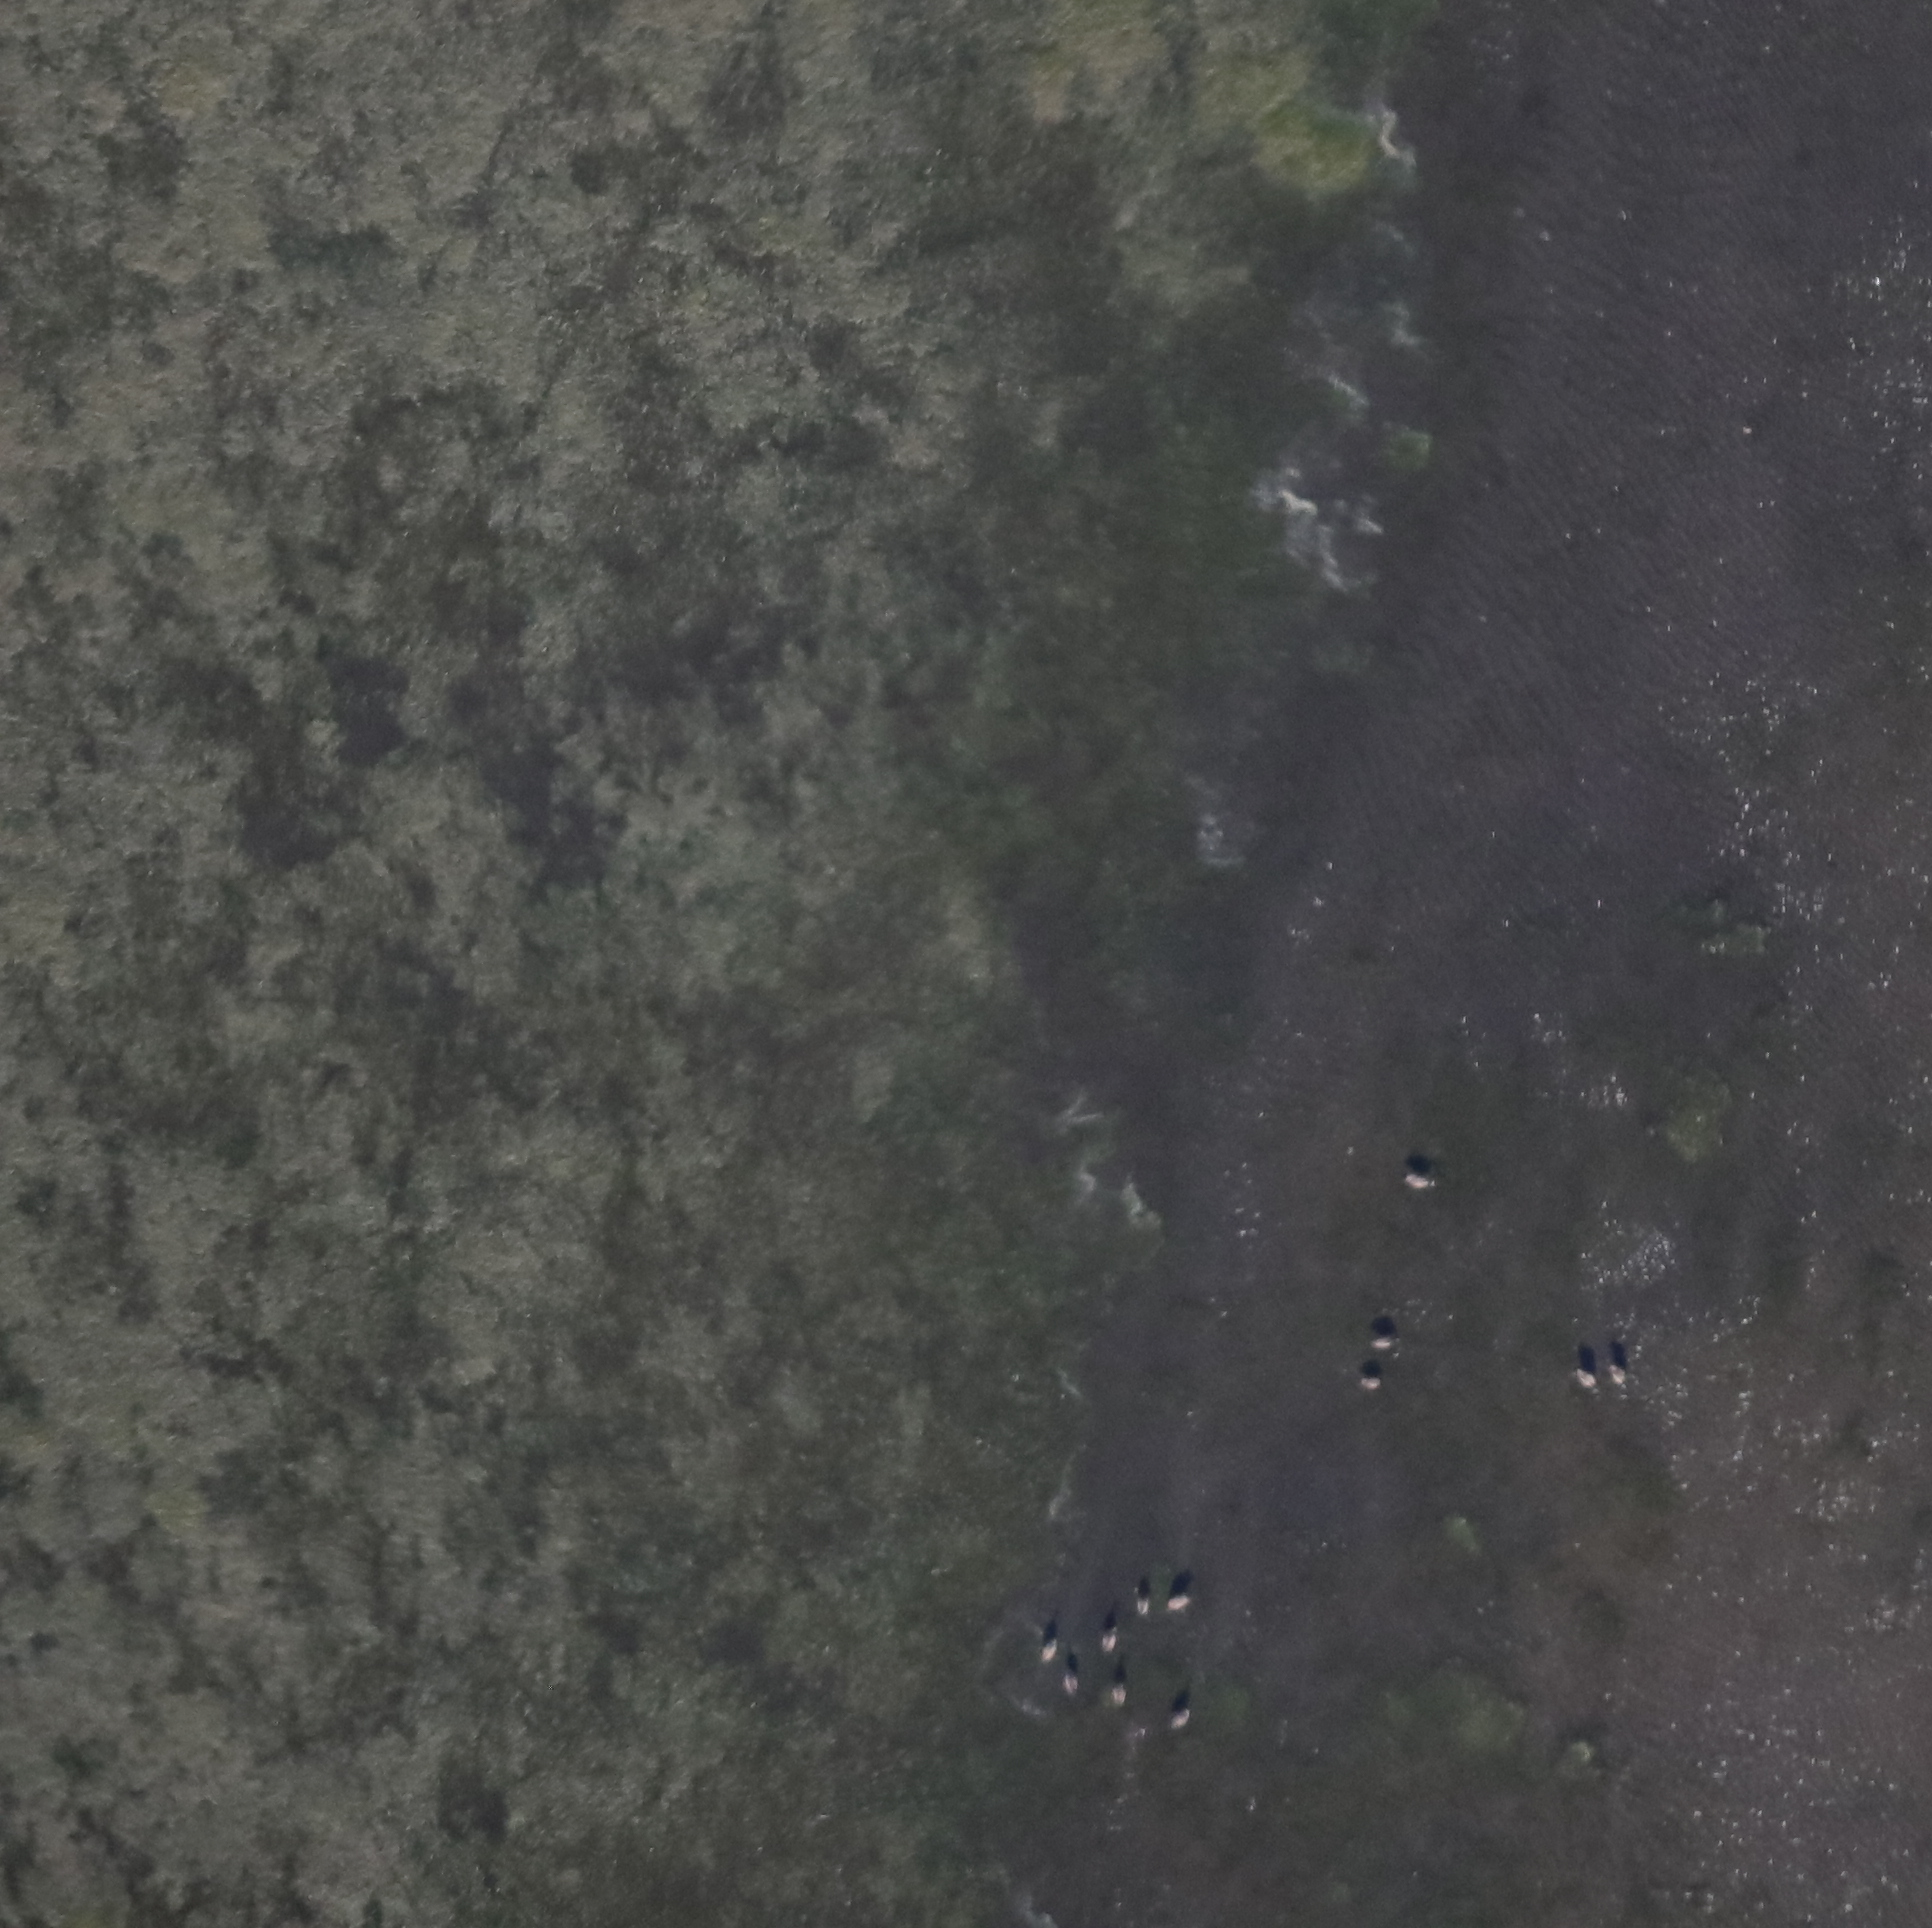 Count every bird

12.